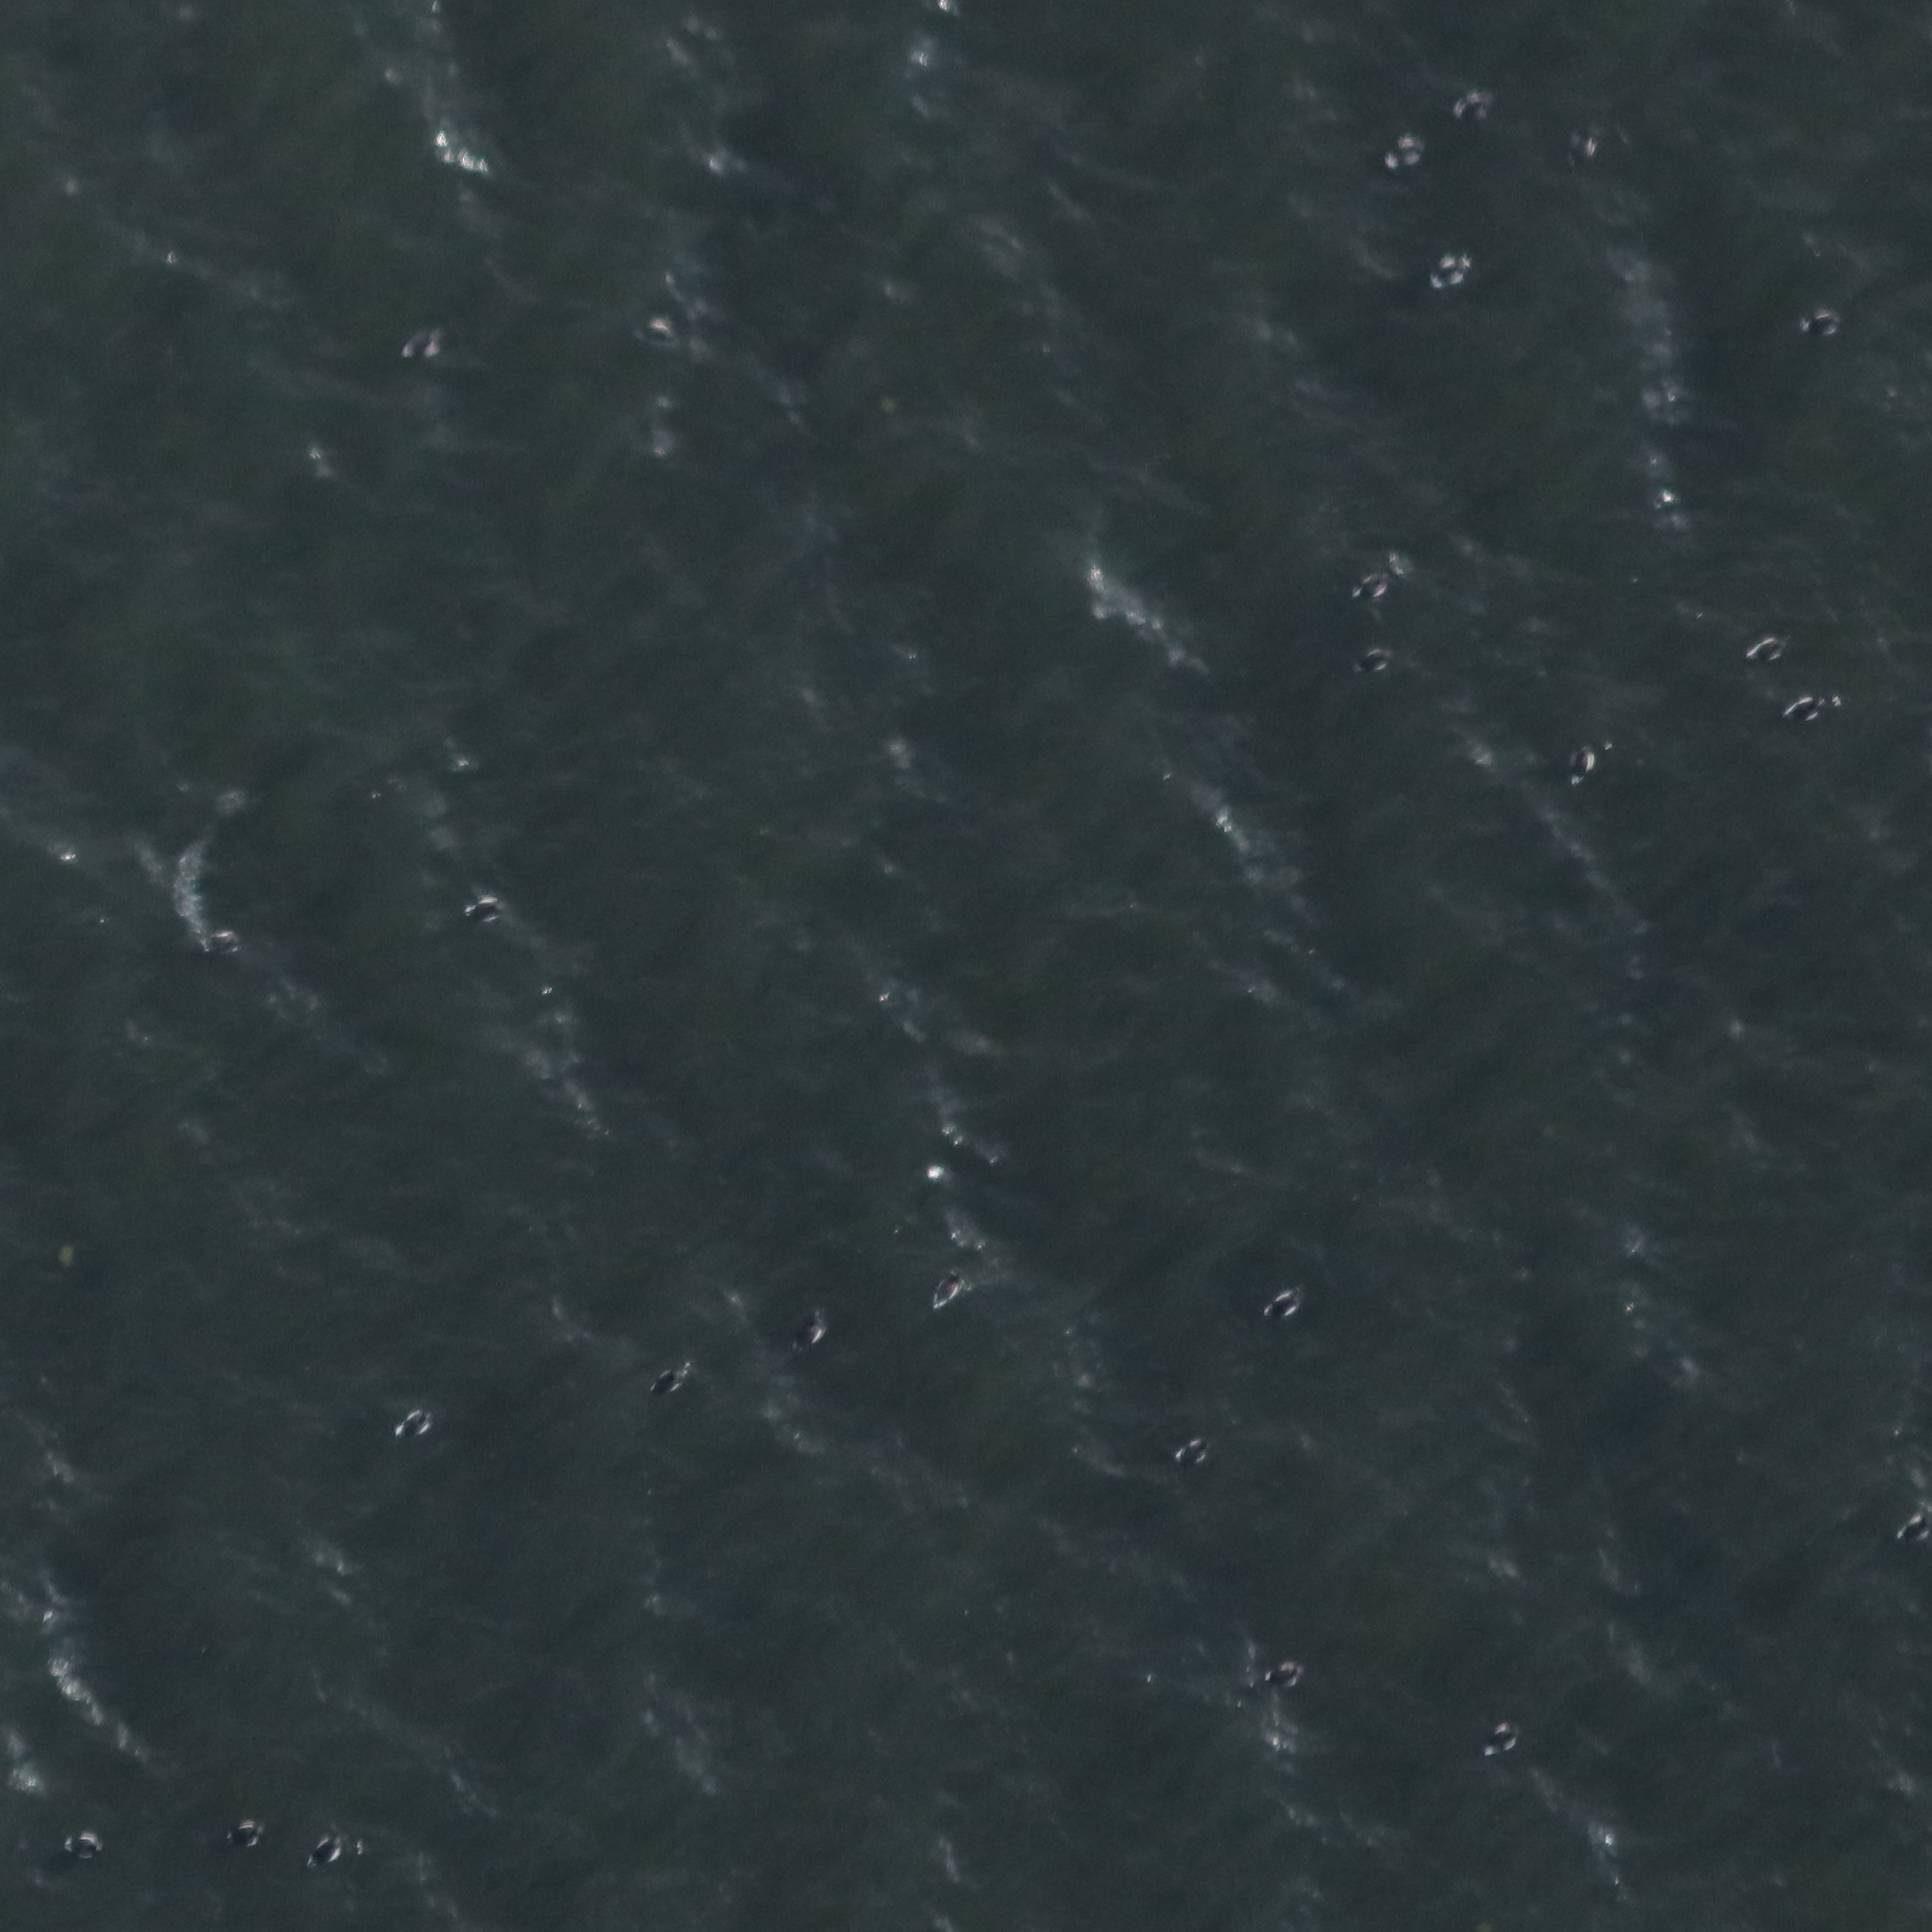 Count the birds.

26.